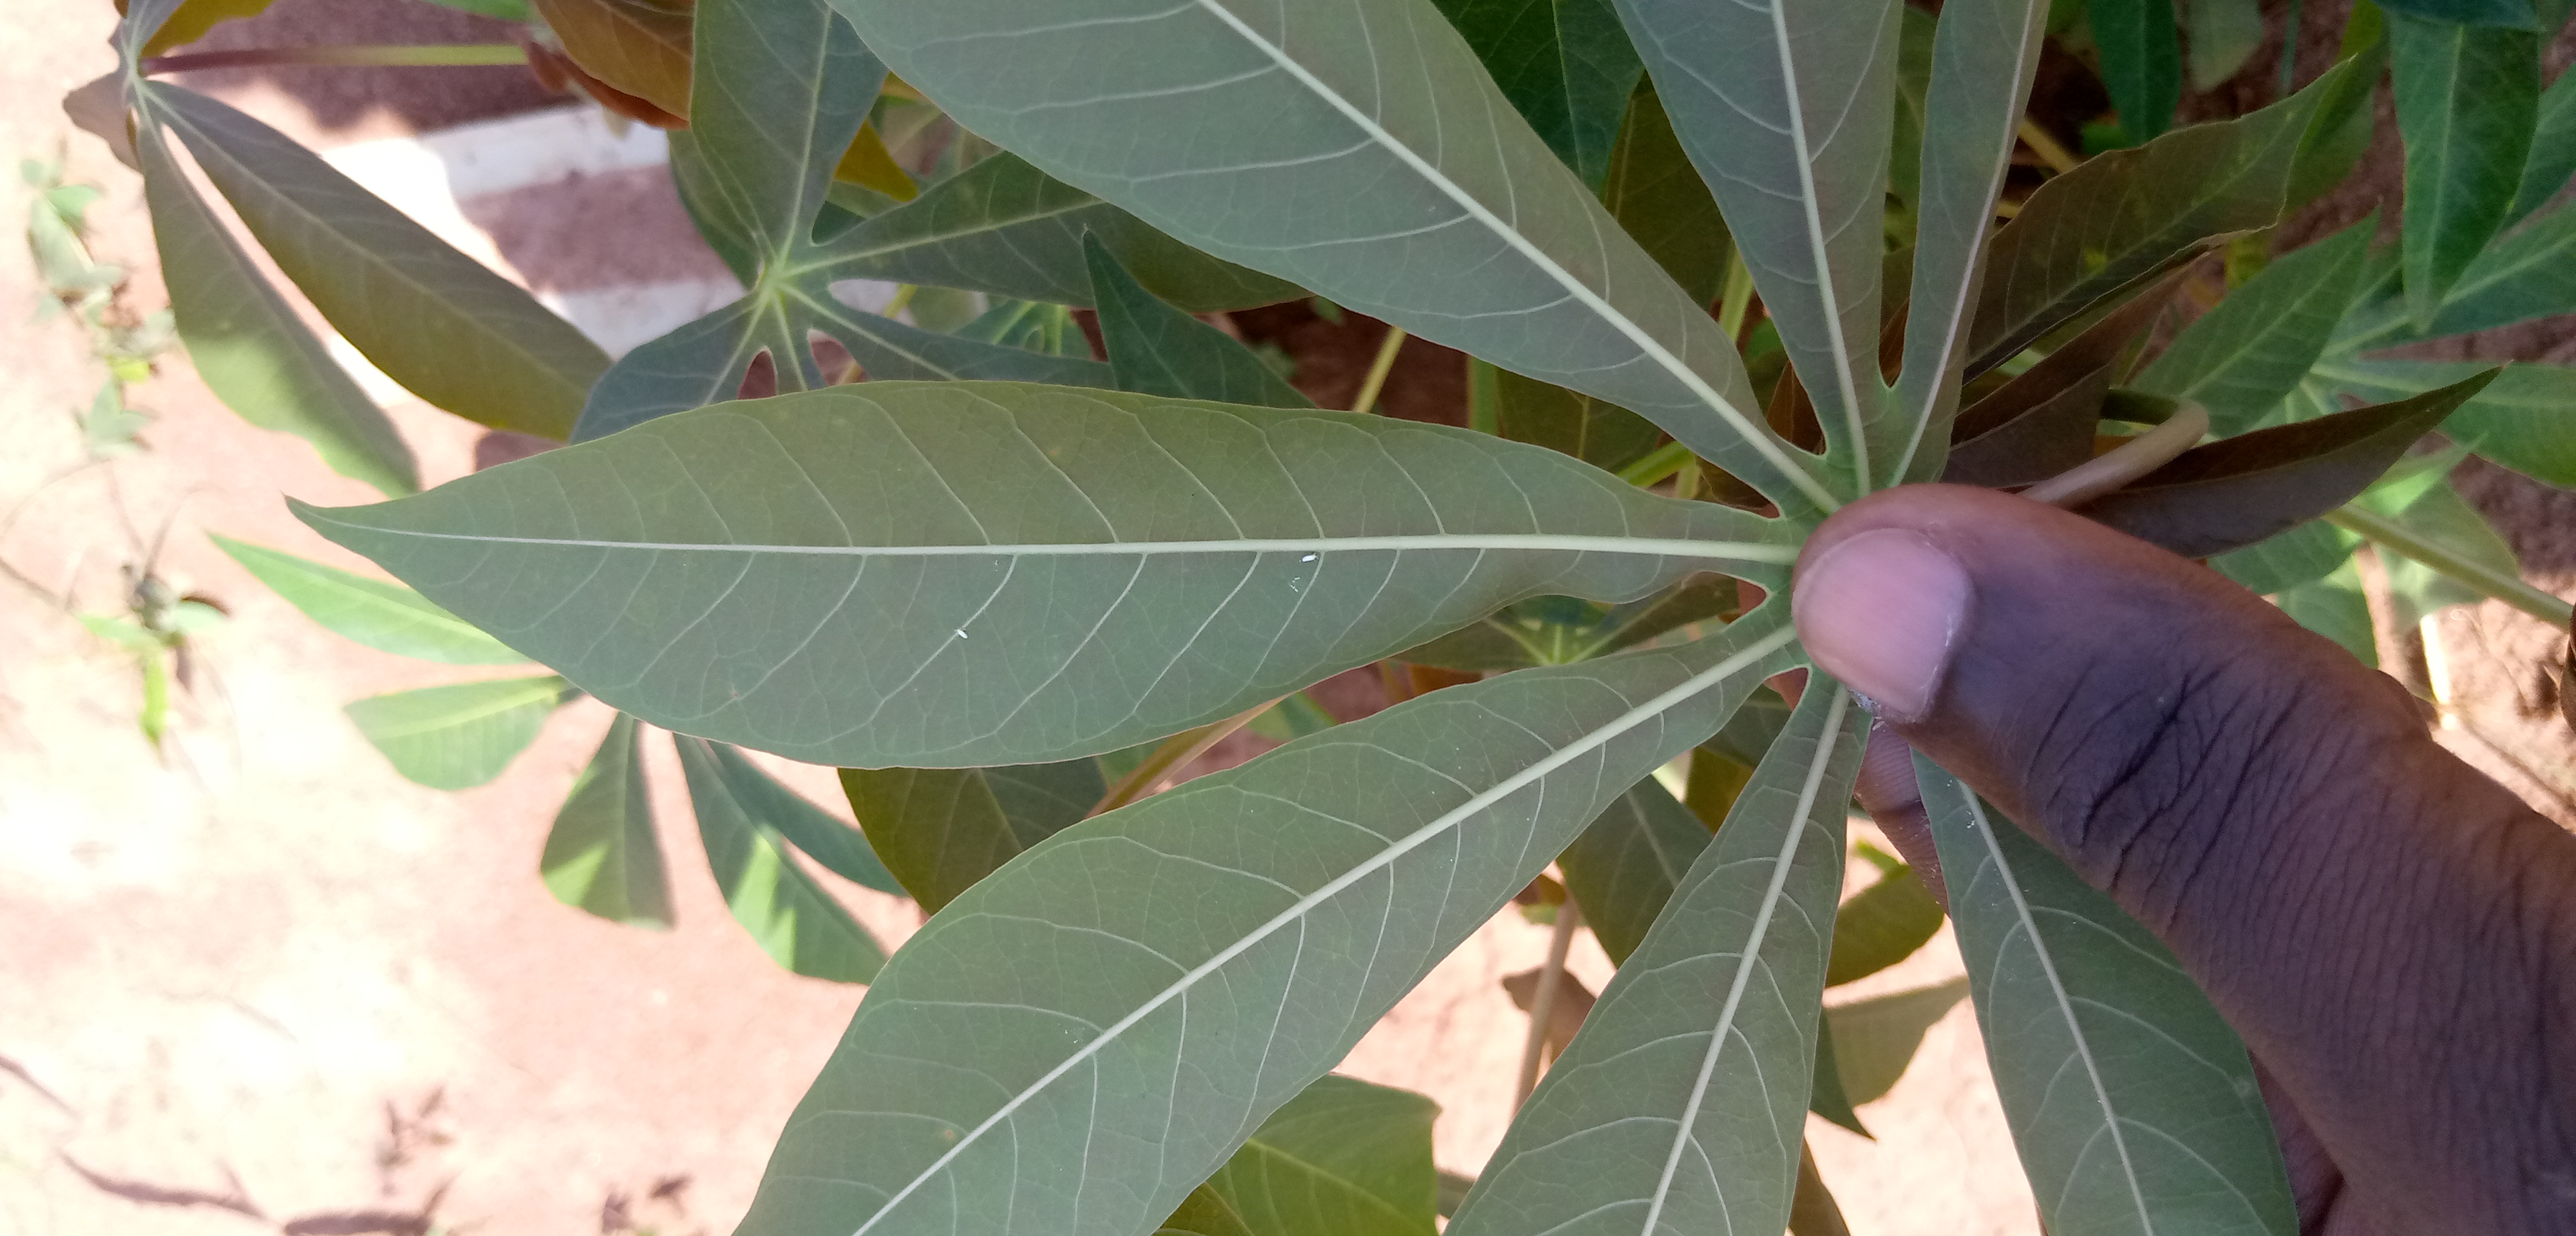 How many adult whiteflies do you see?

2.